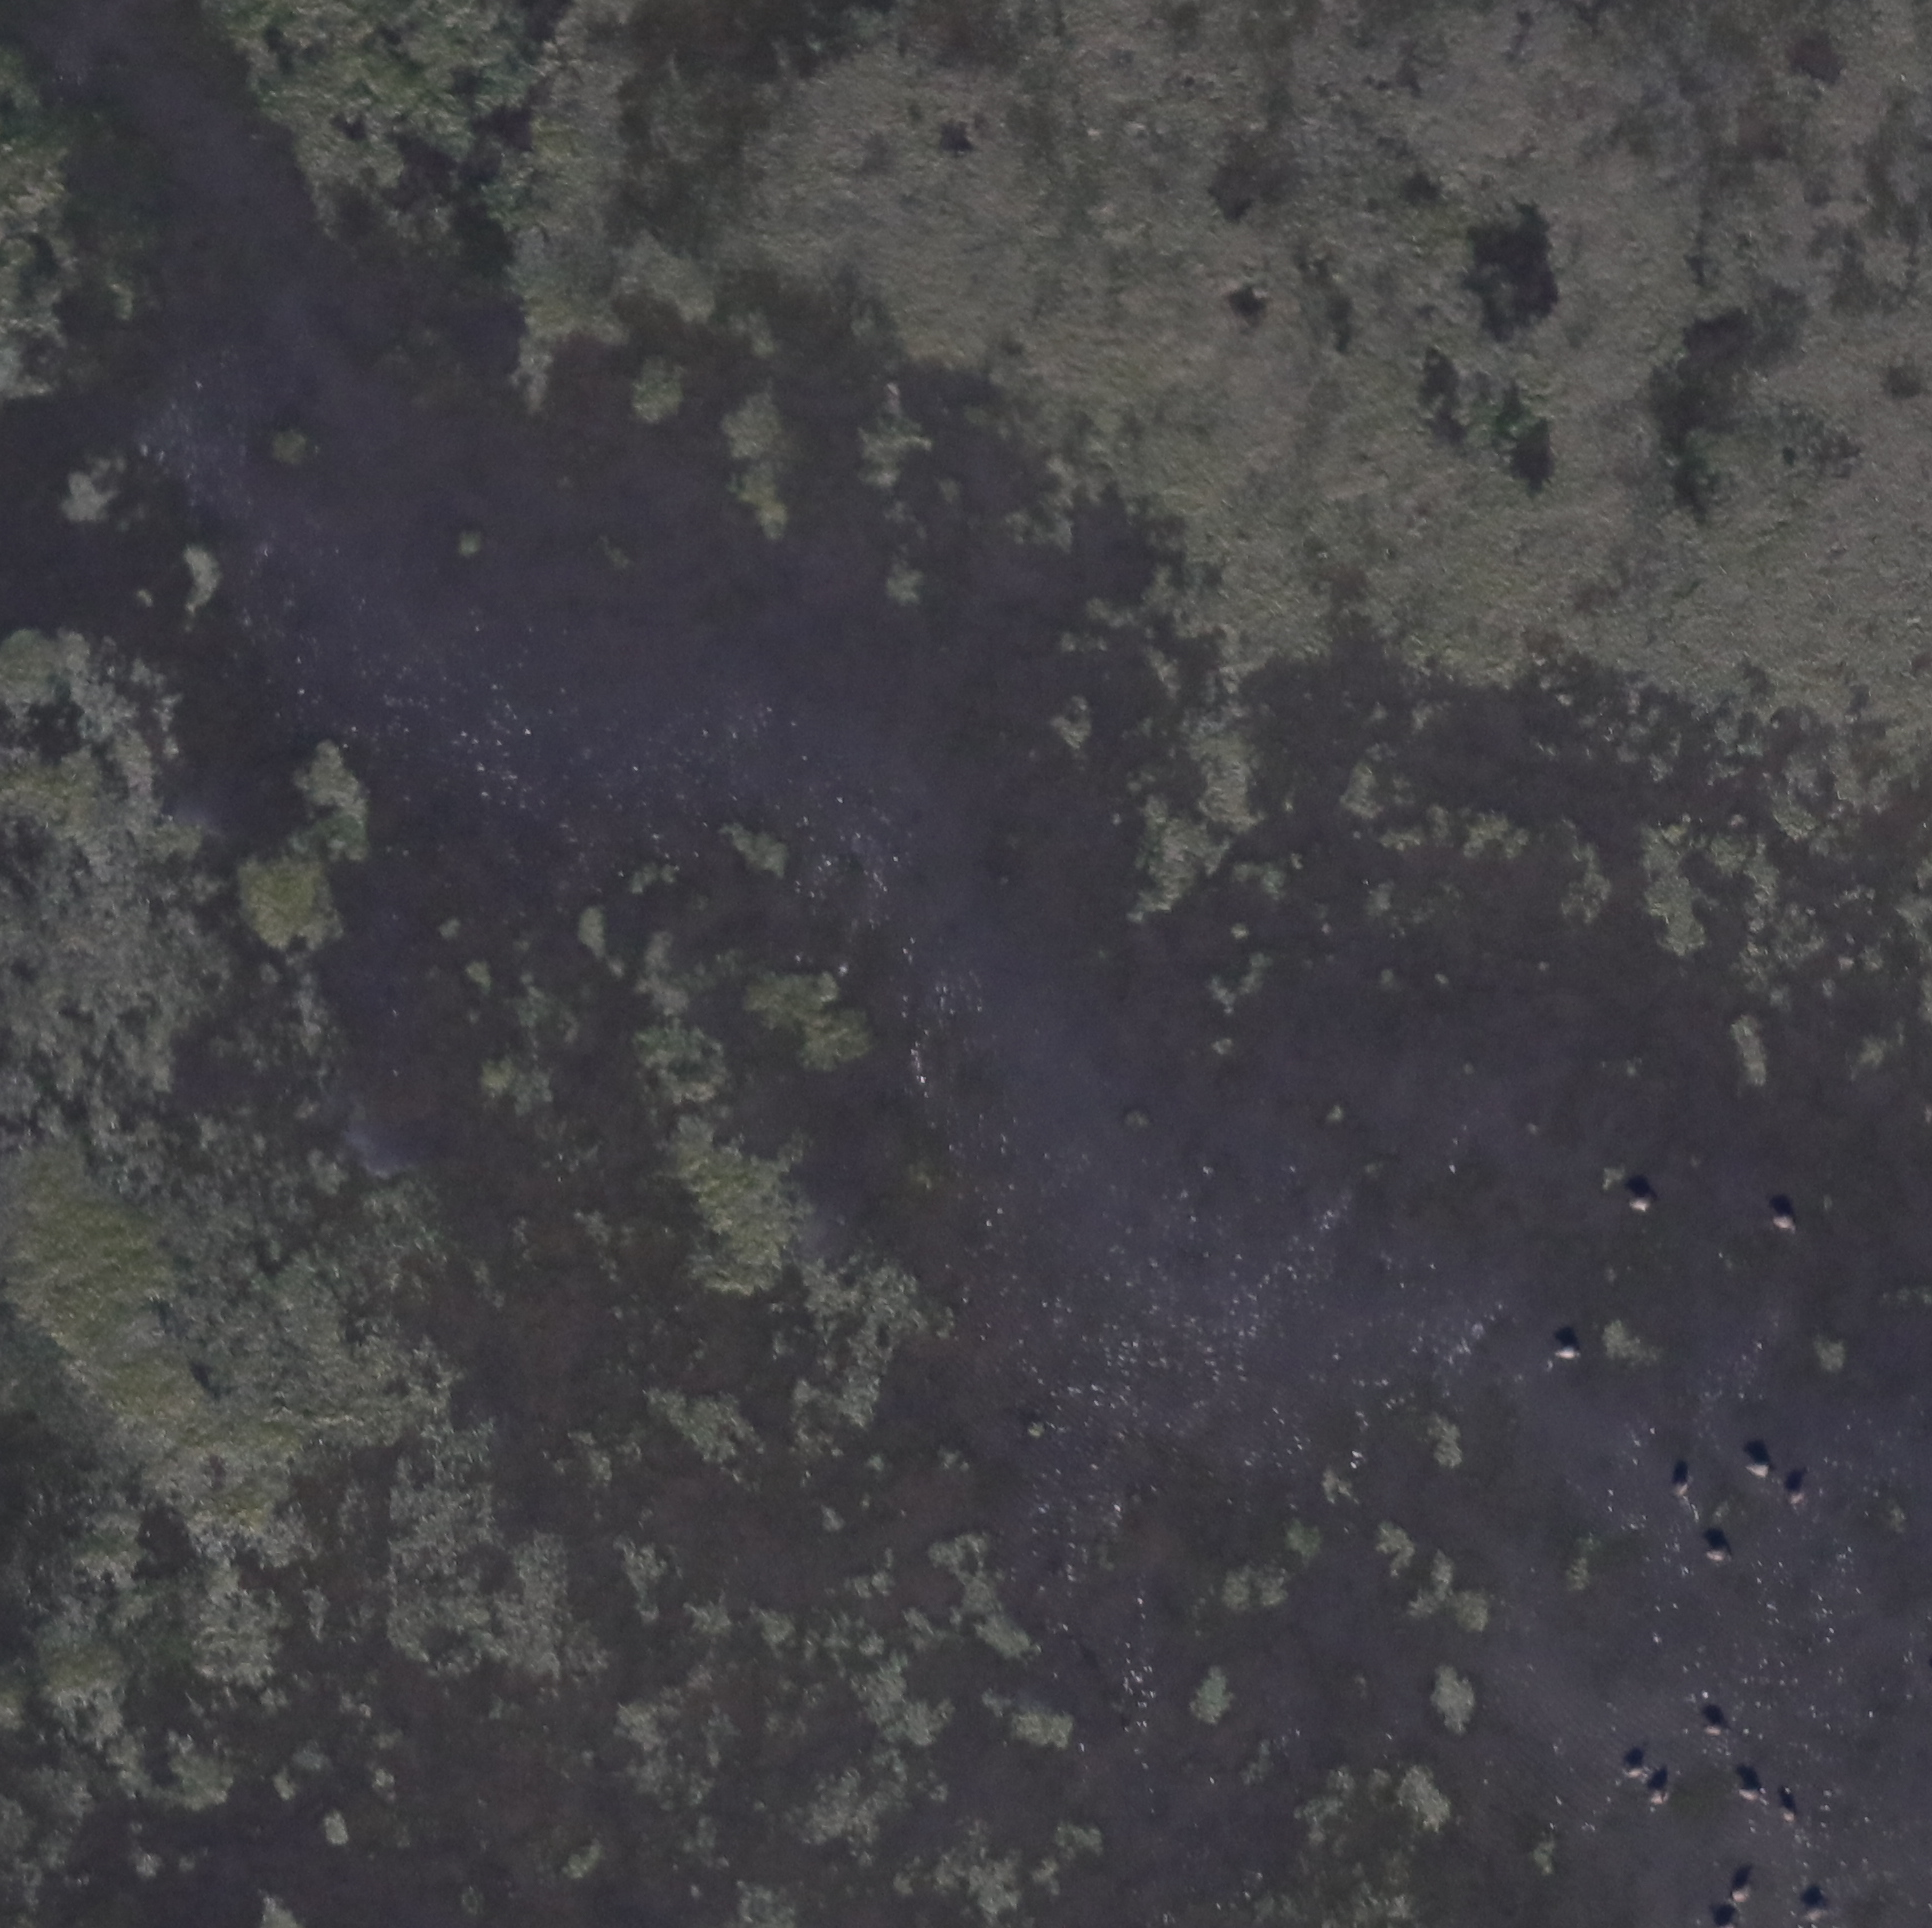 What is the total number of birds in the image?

14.